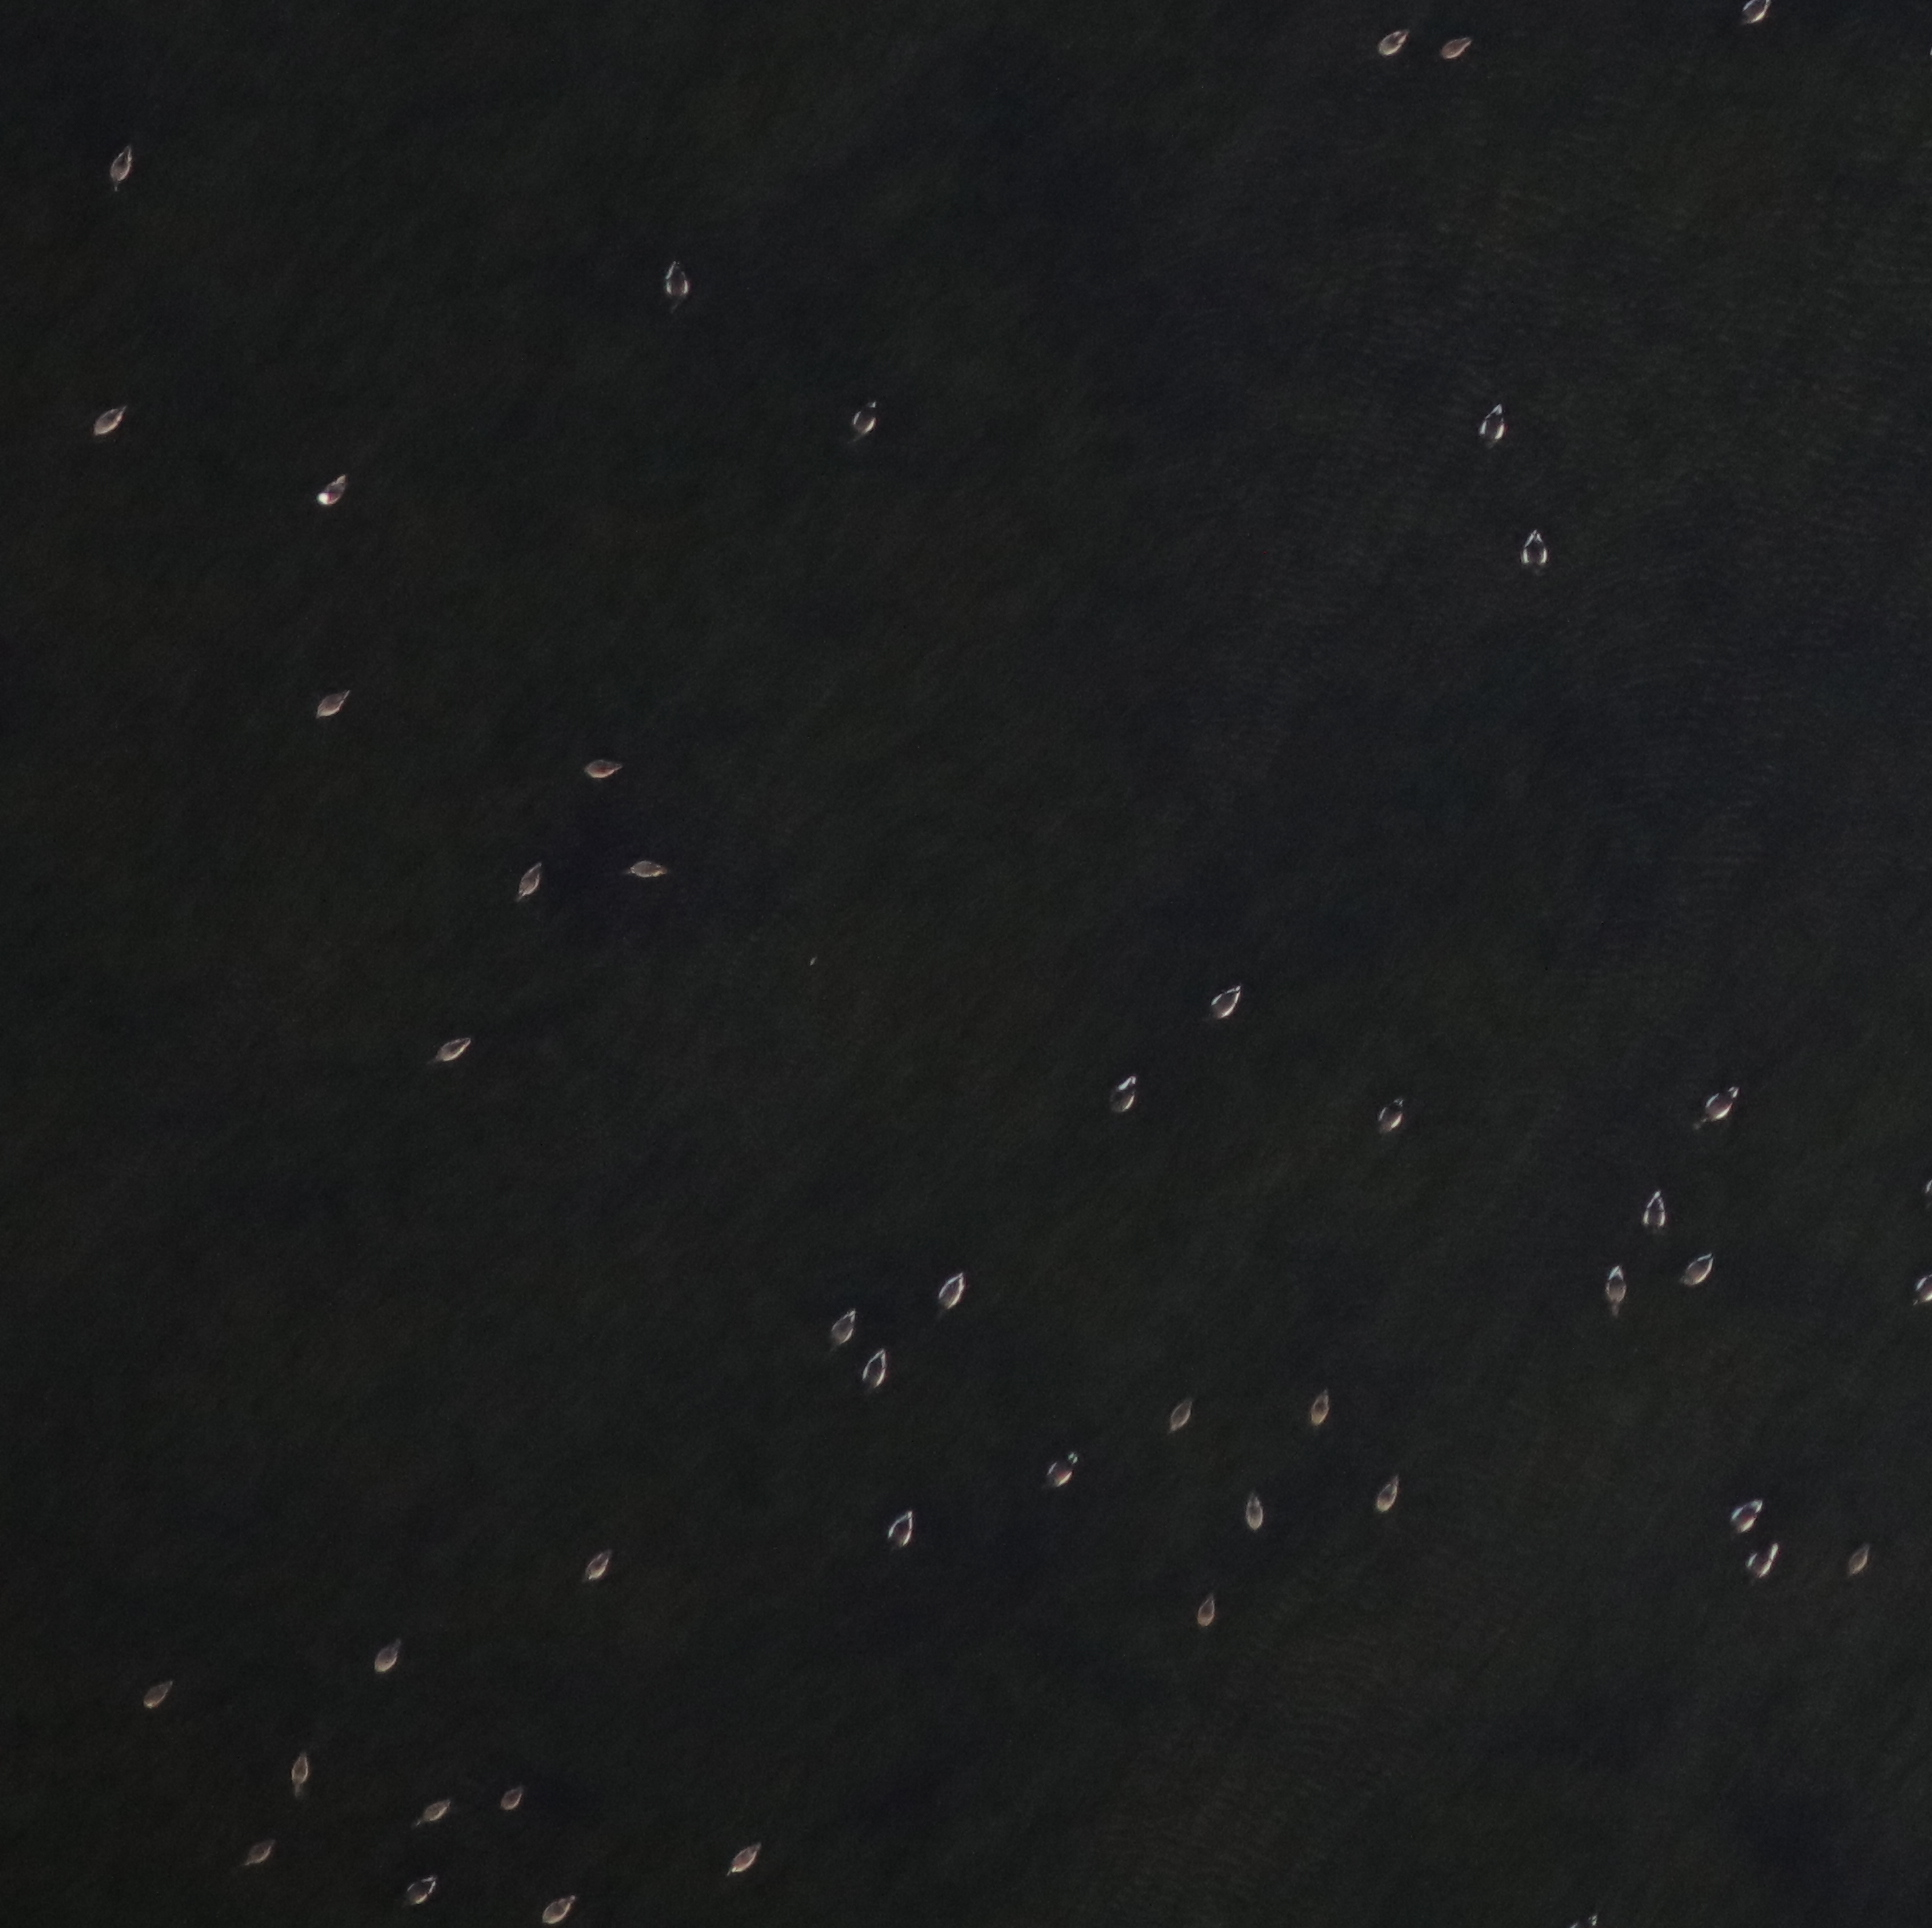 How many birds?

46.